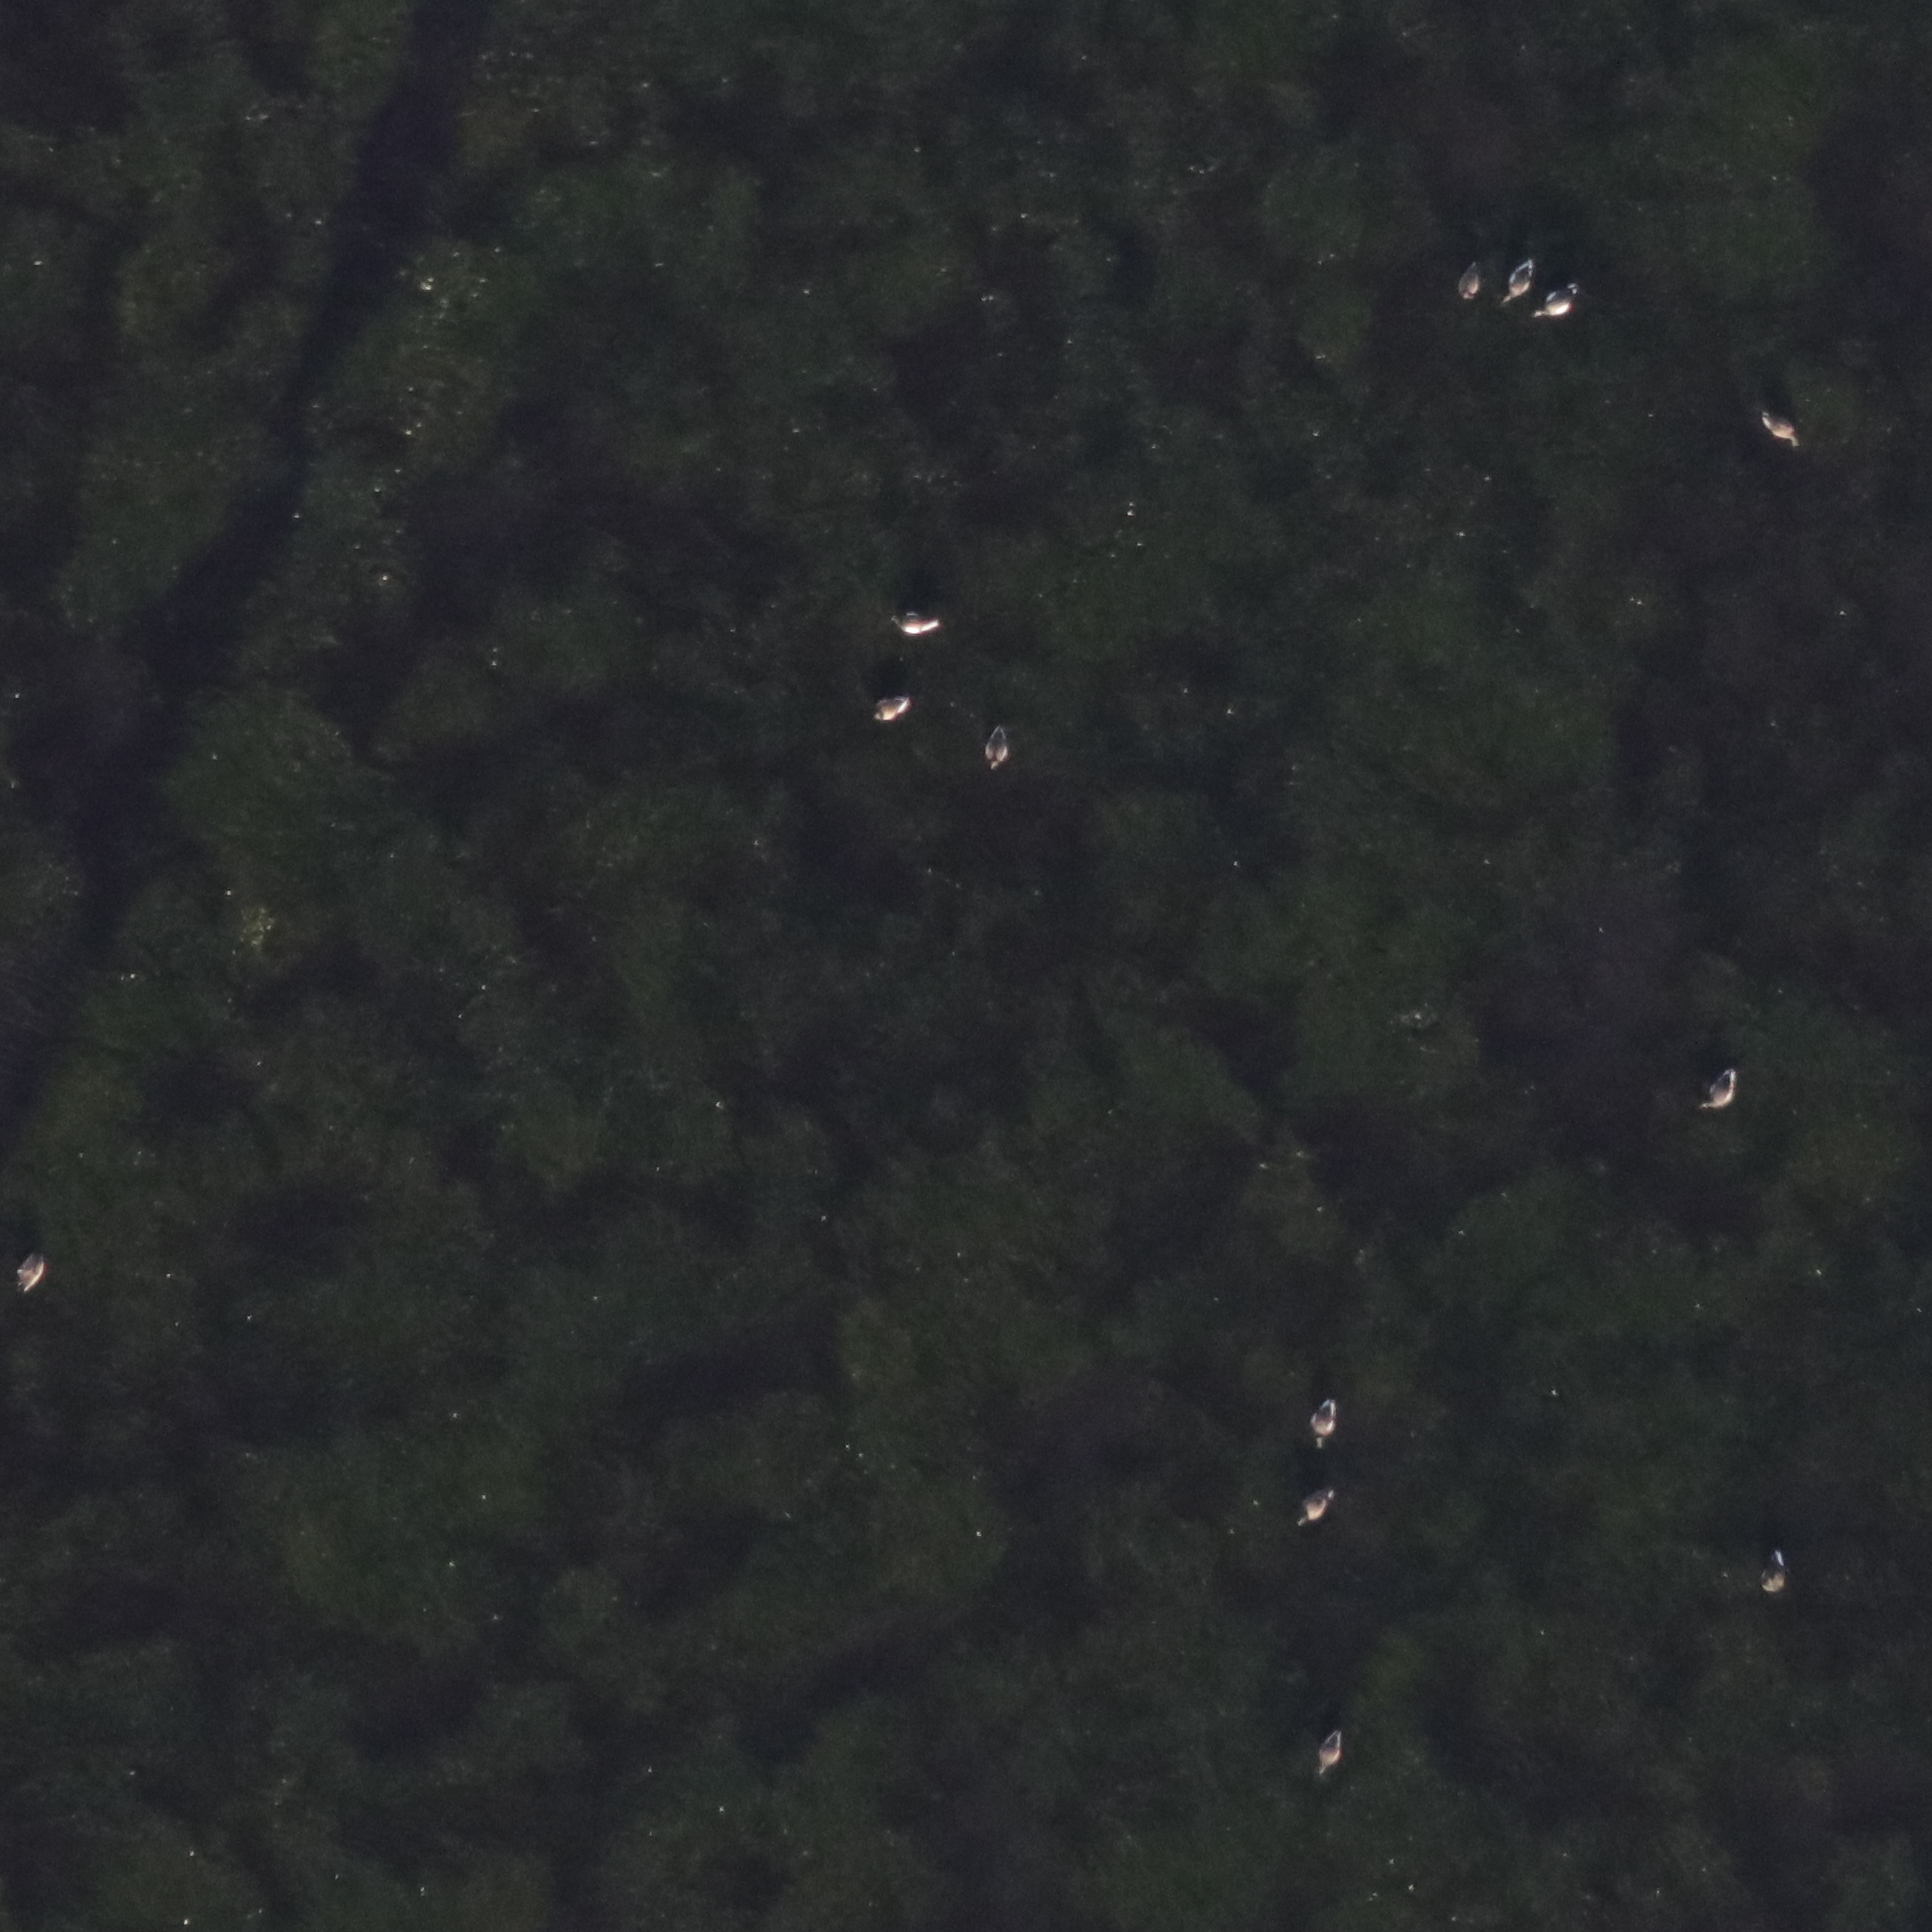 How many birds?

13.